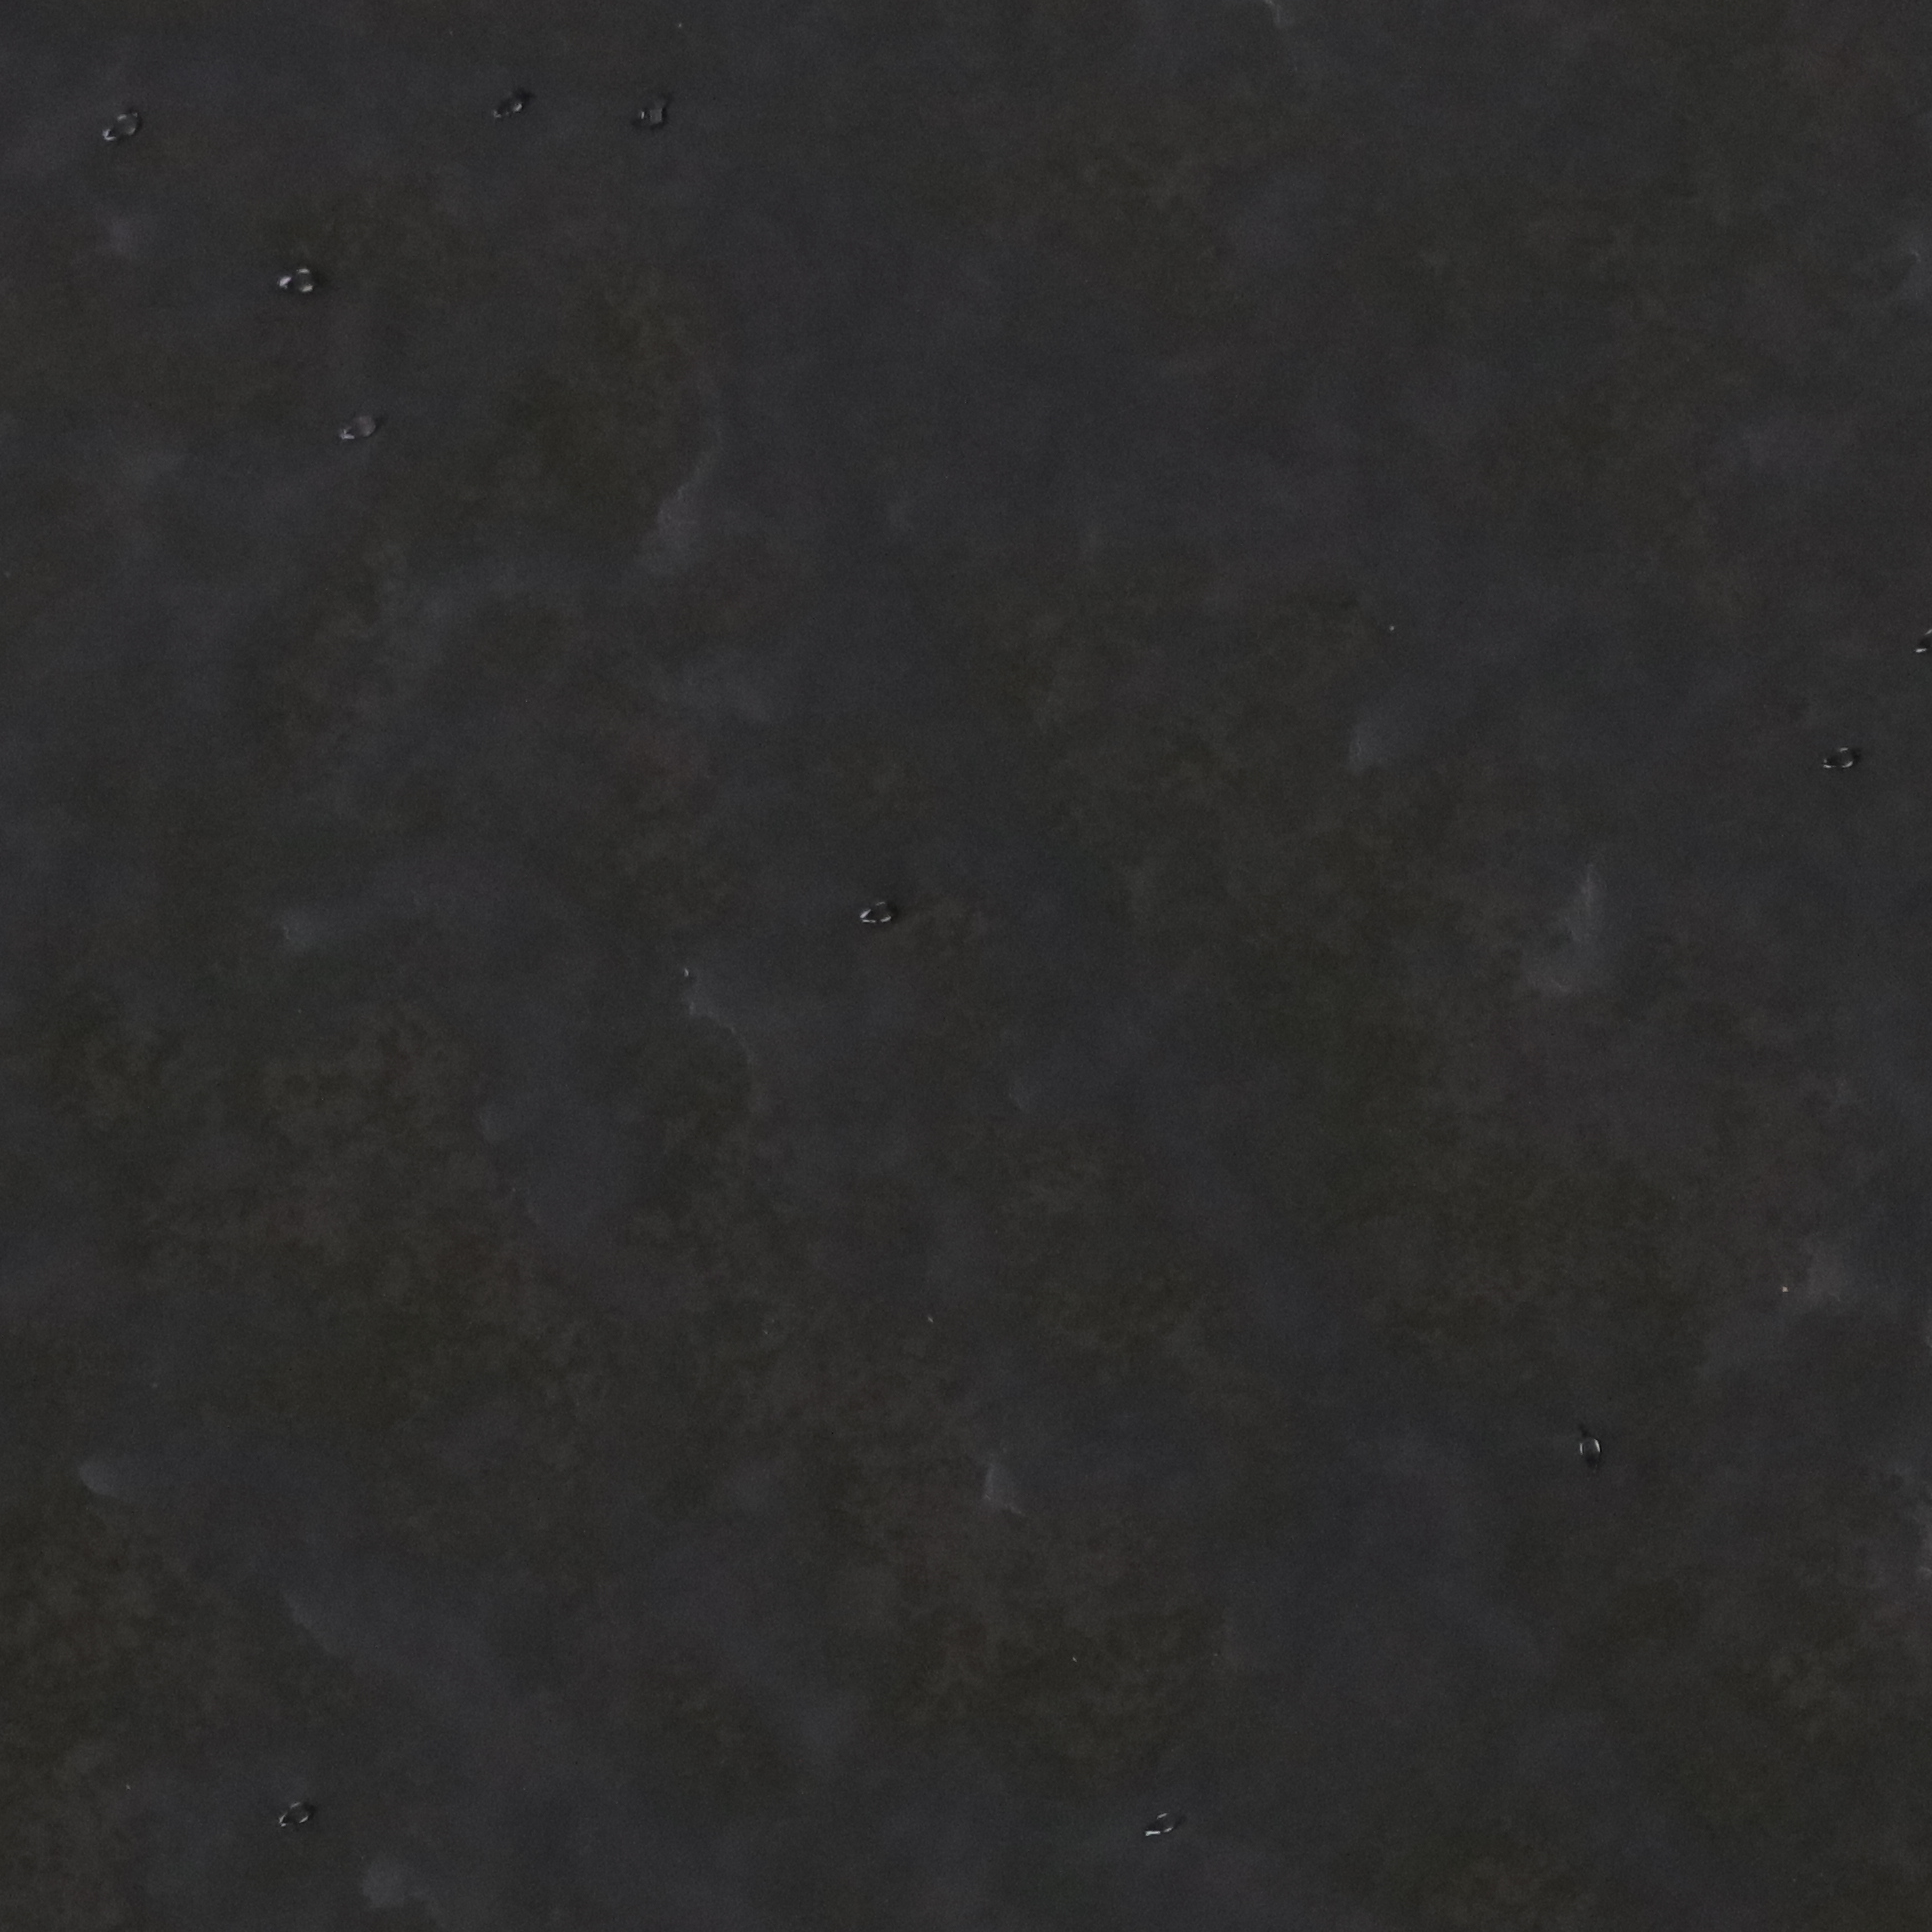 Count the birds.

10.